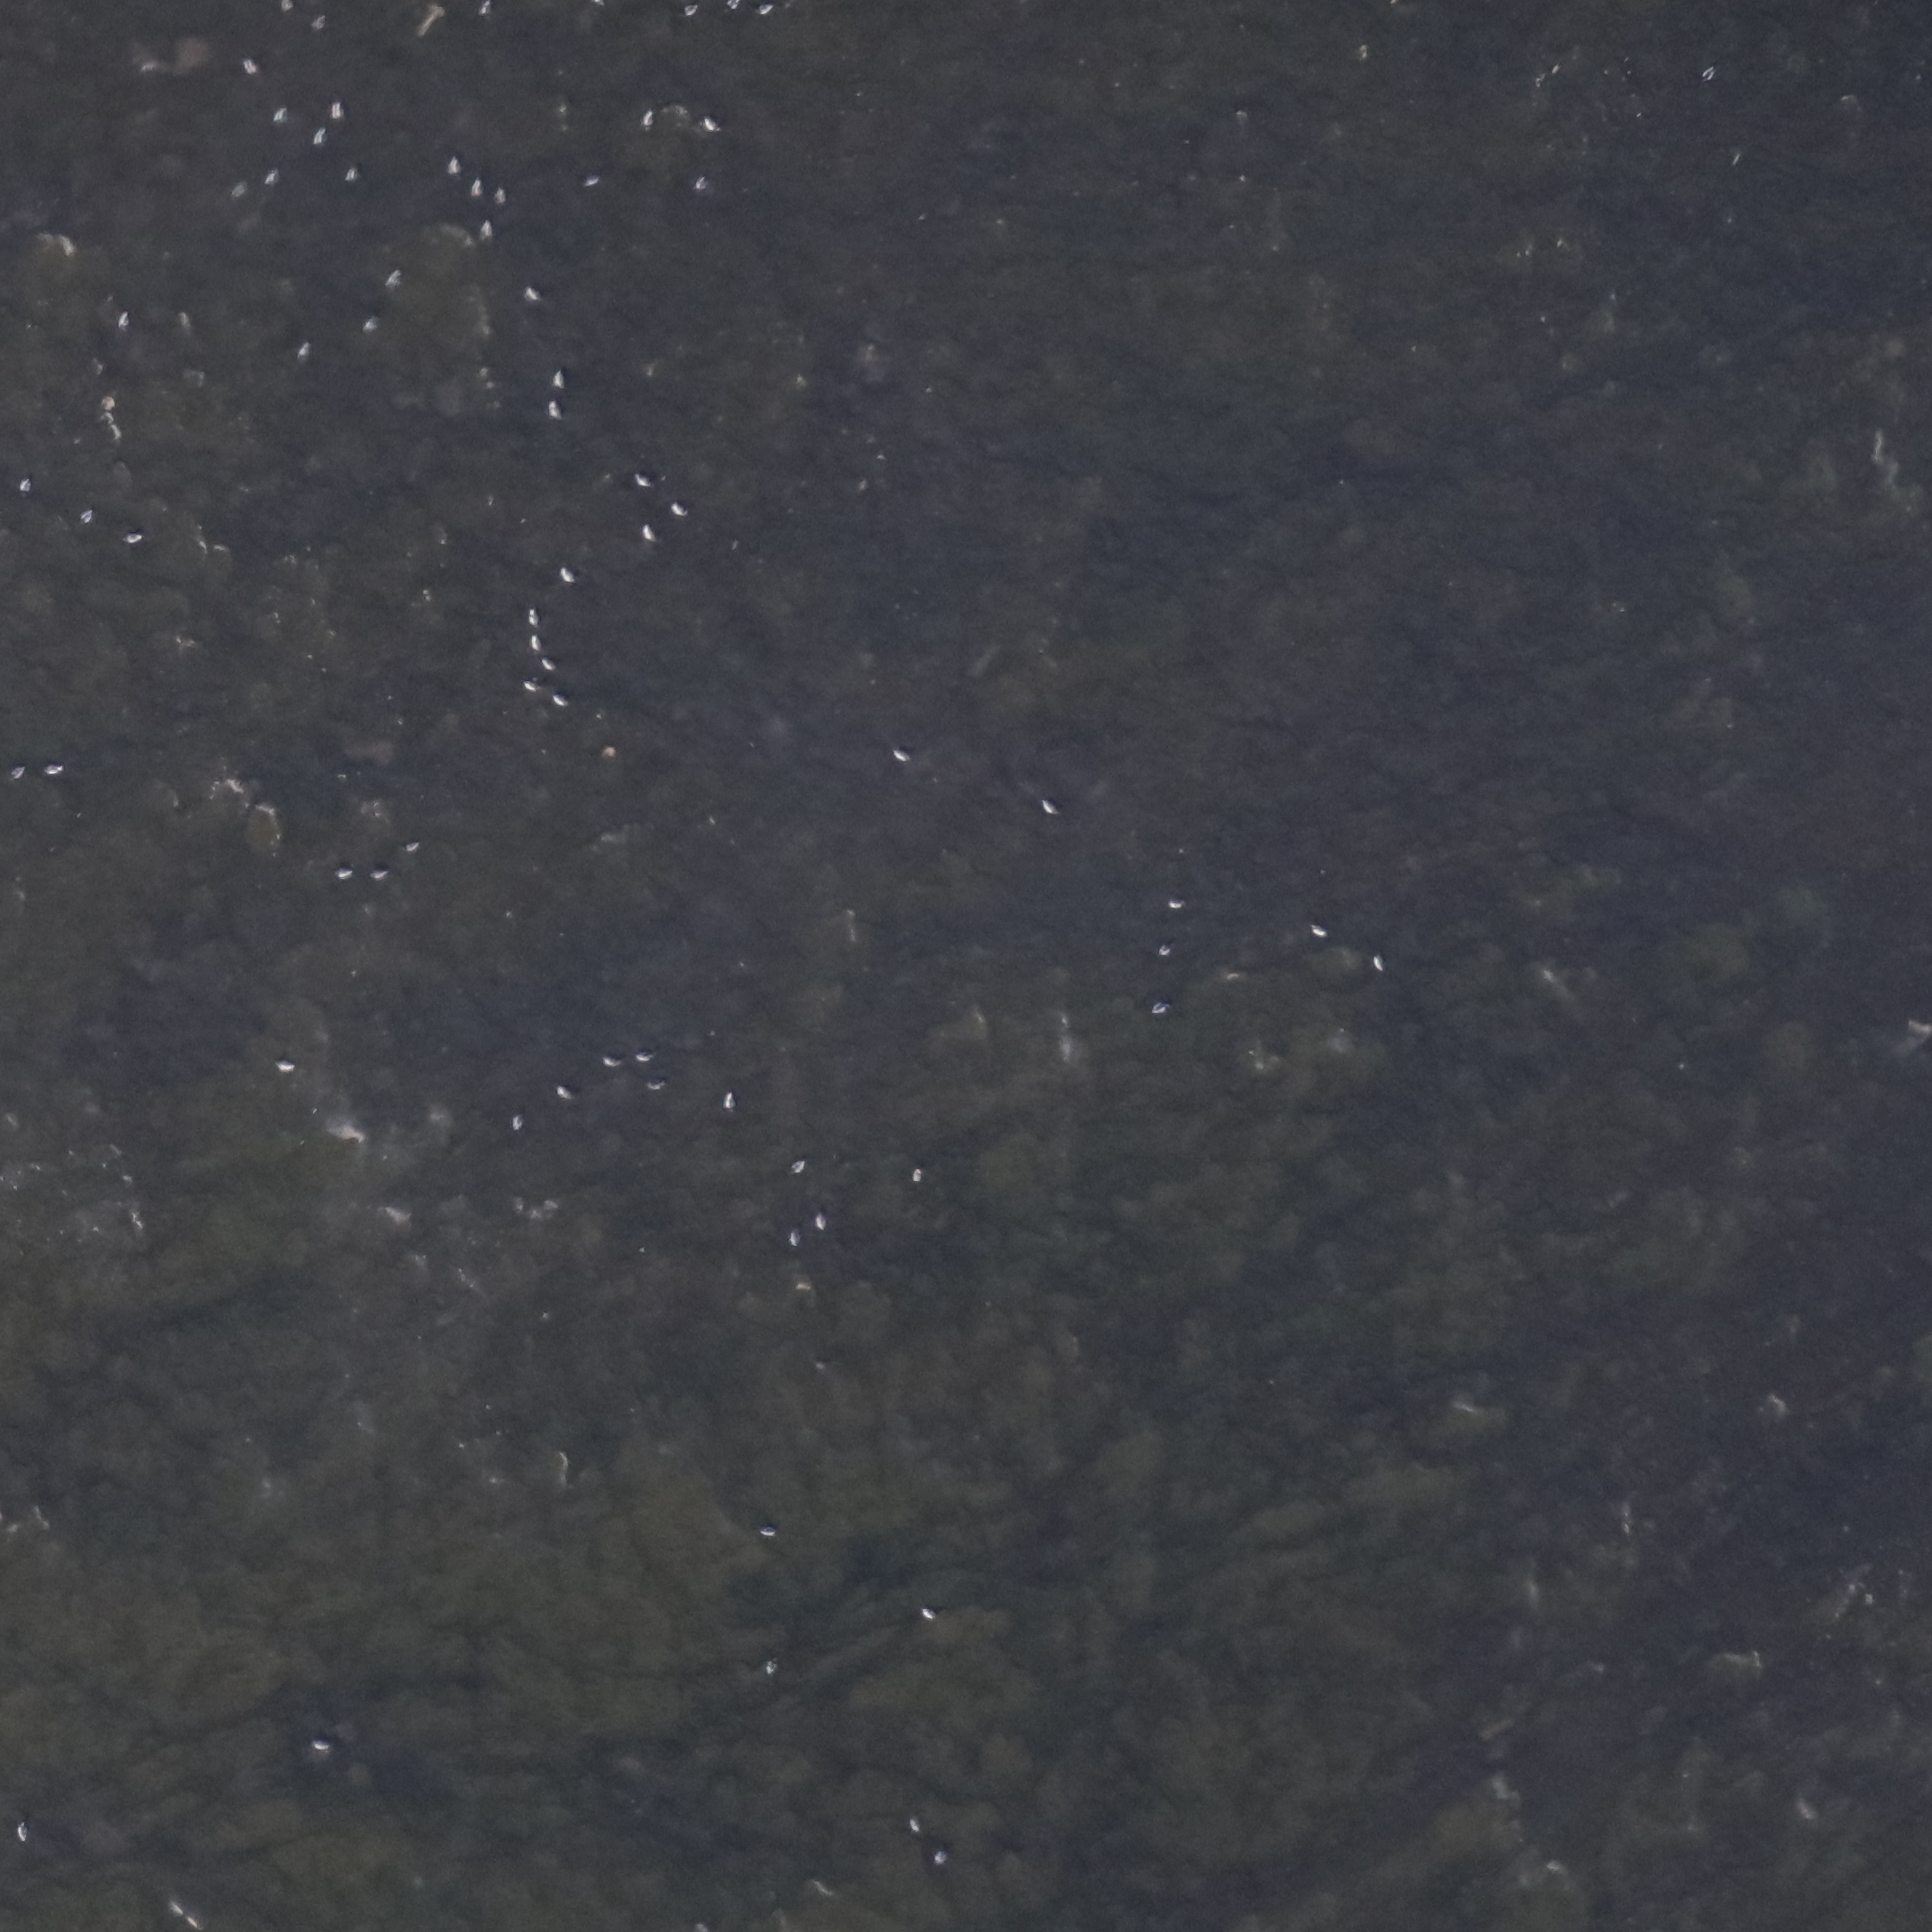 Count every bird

71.